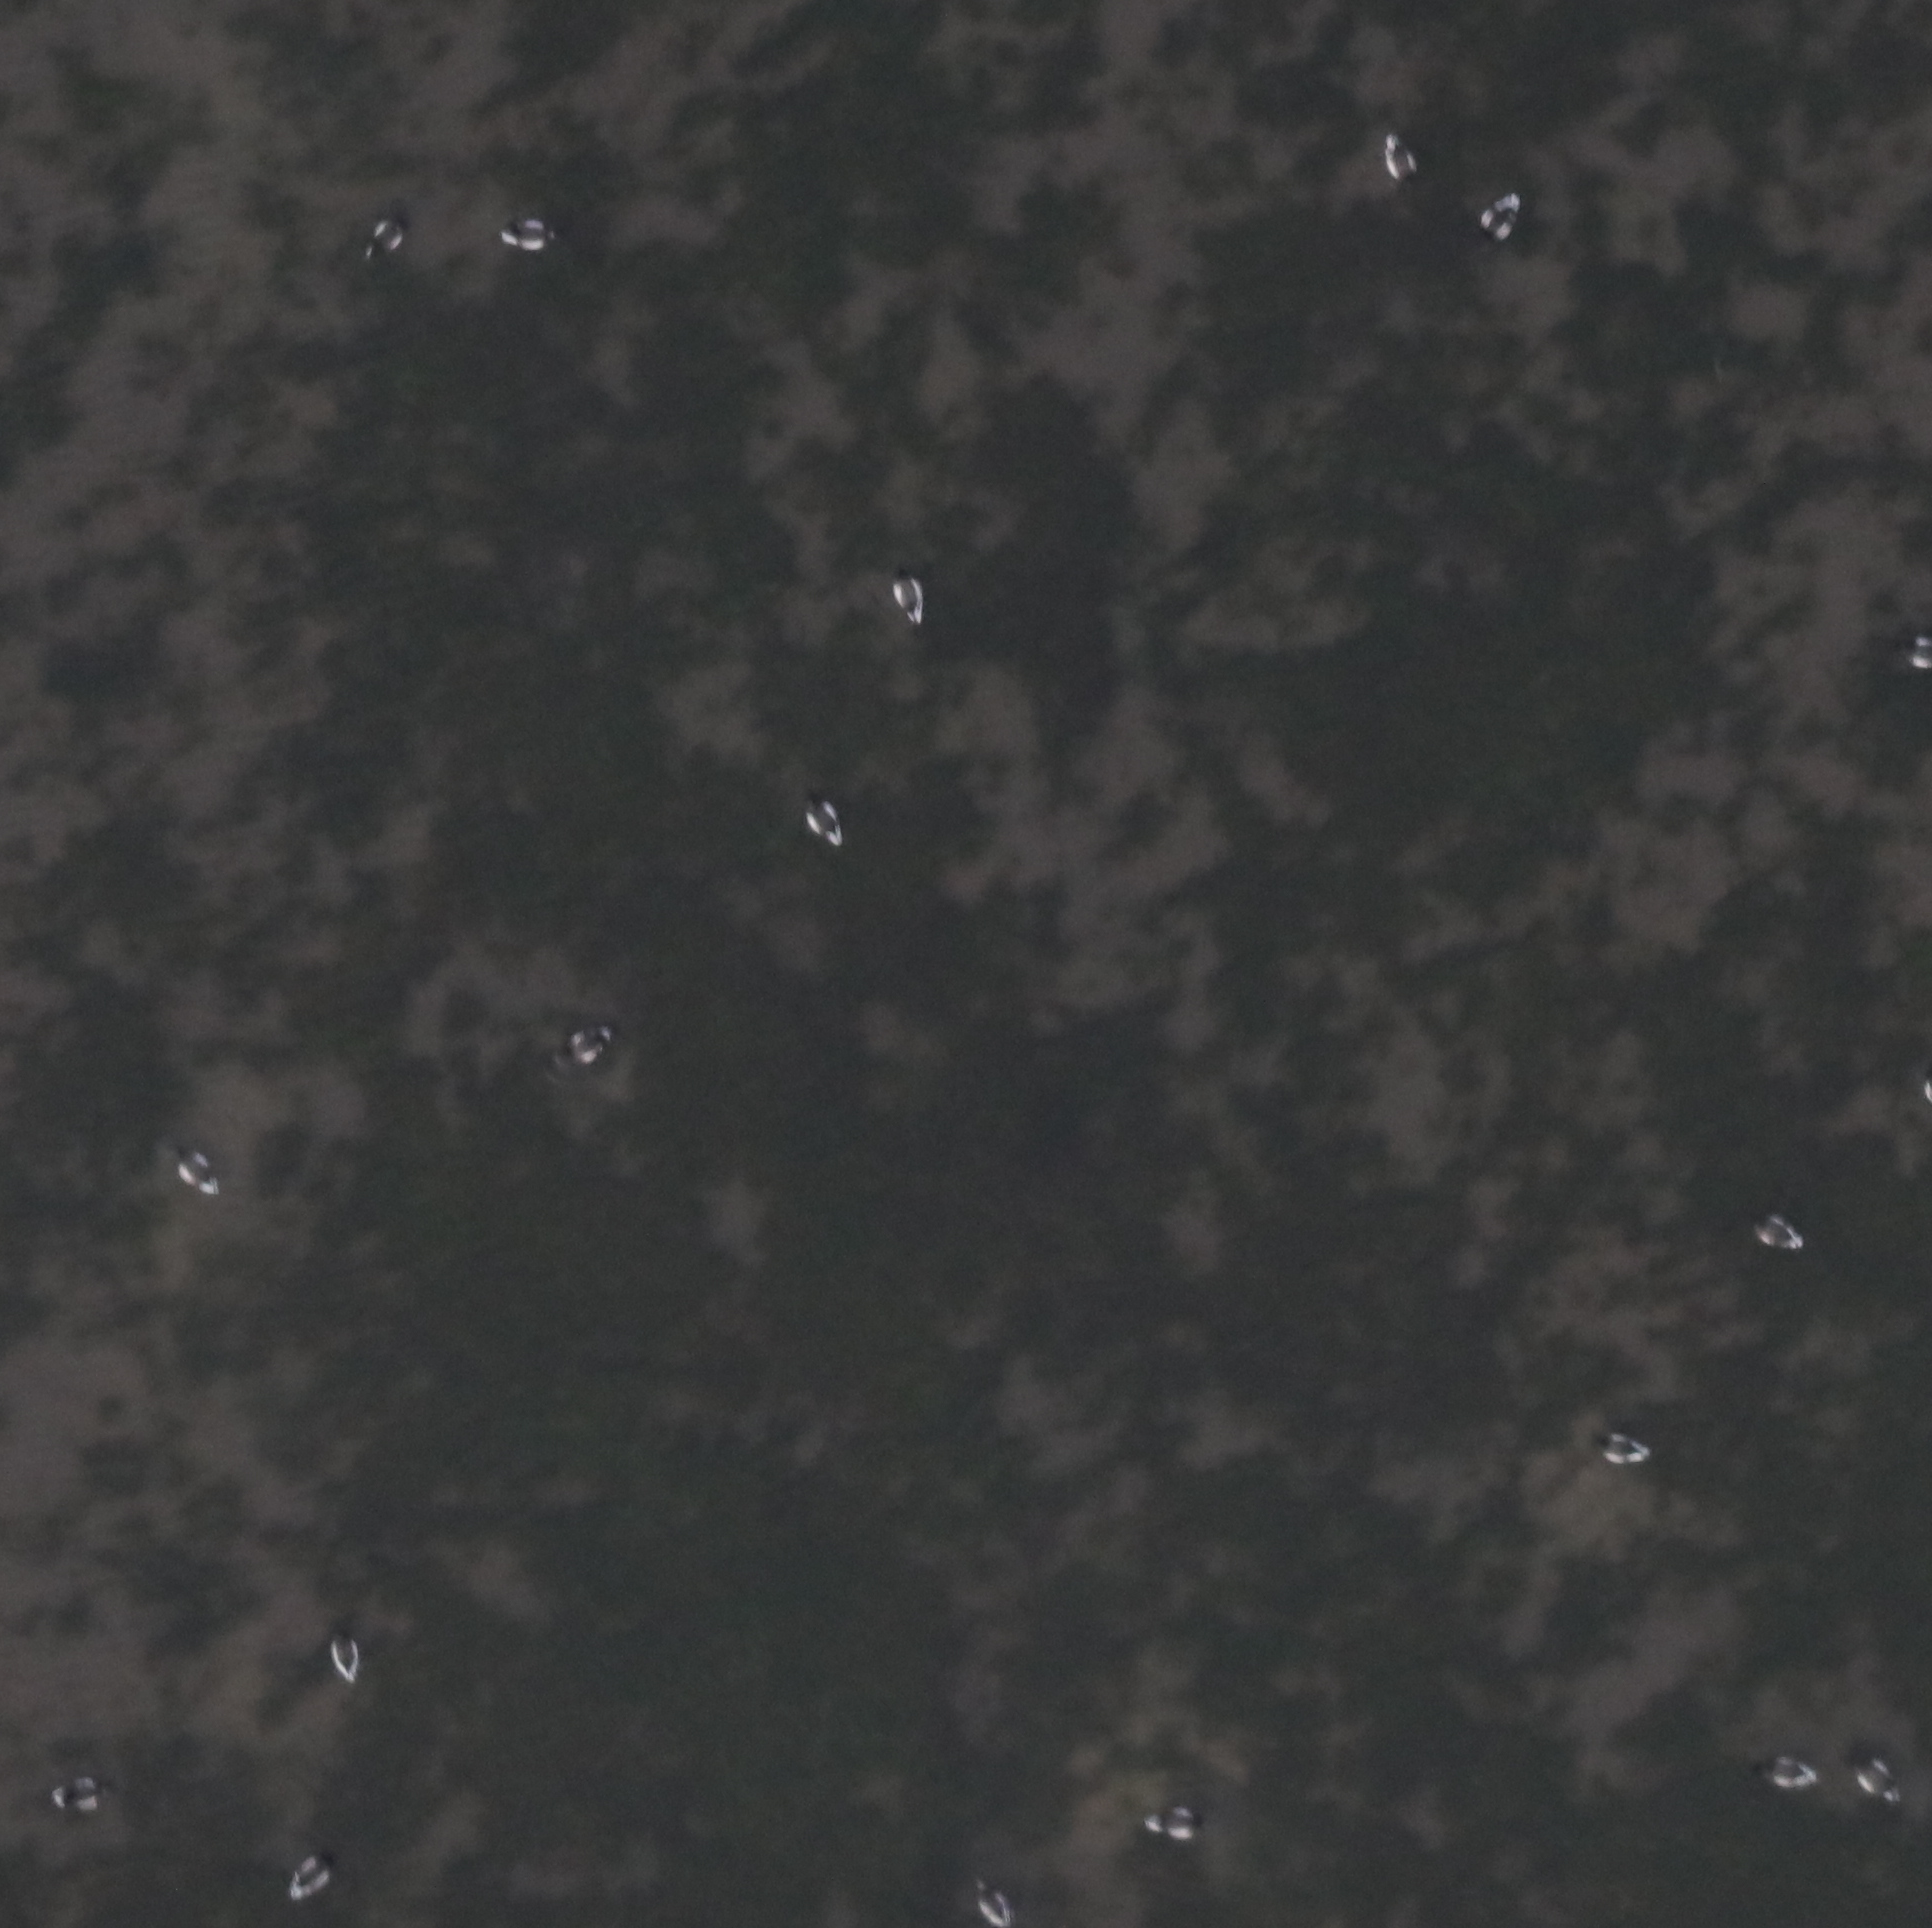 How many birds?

18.